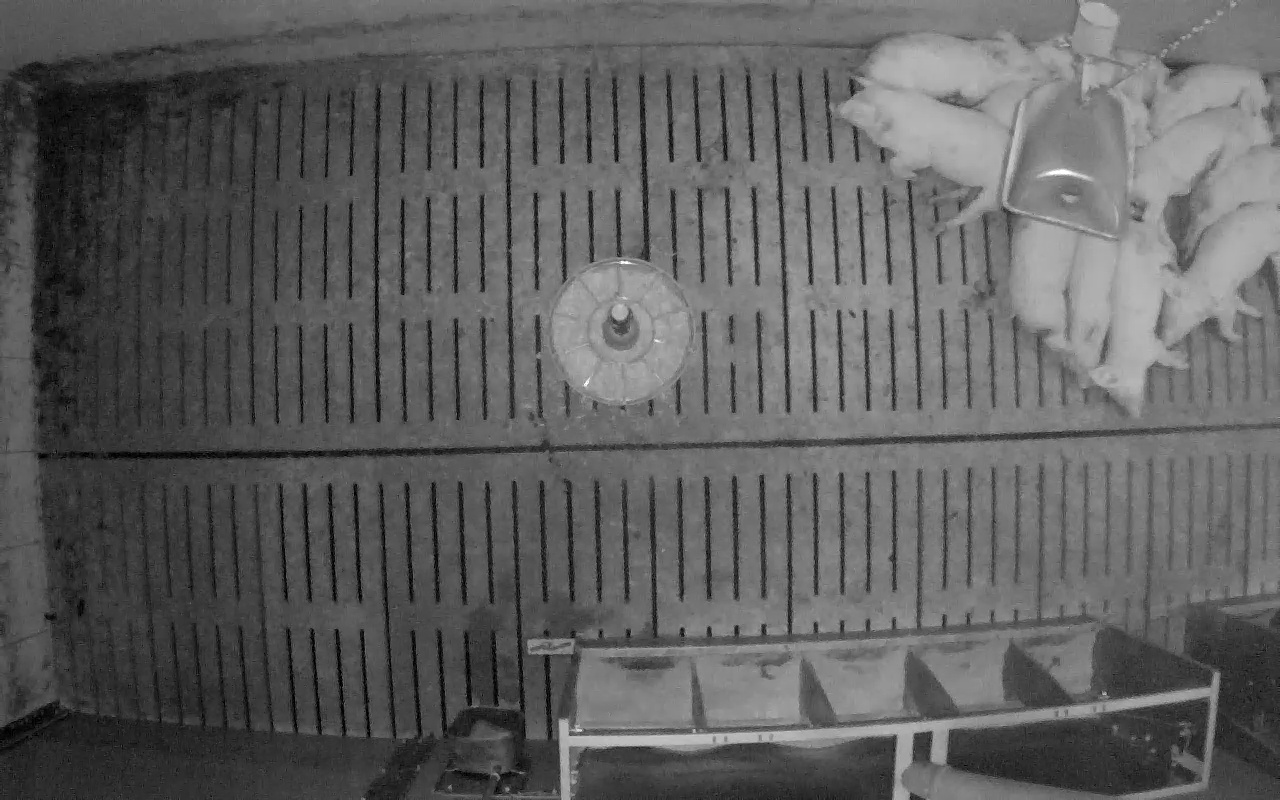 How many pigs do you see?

11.